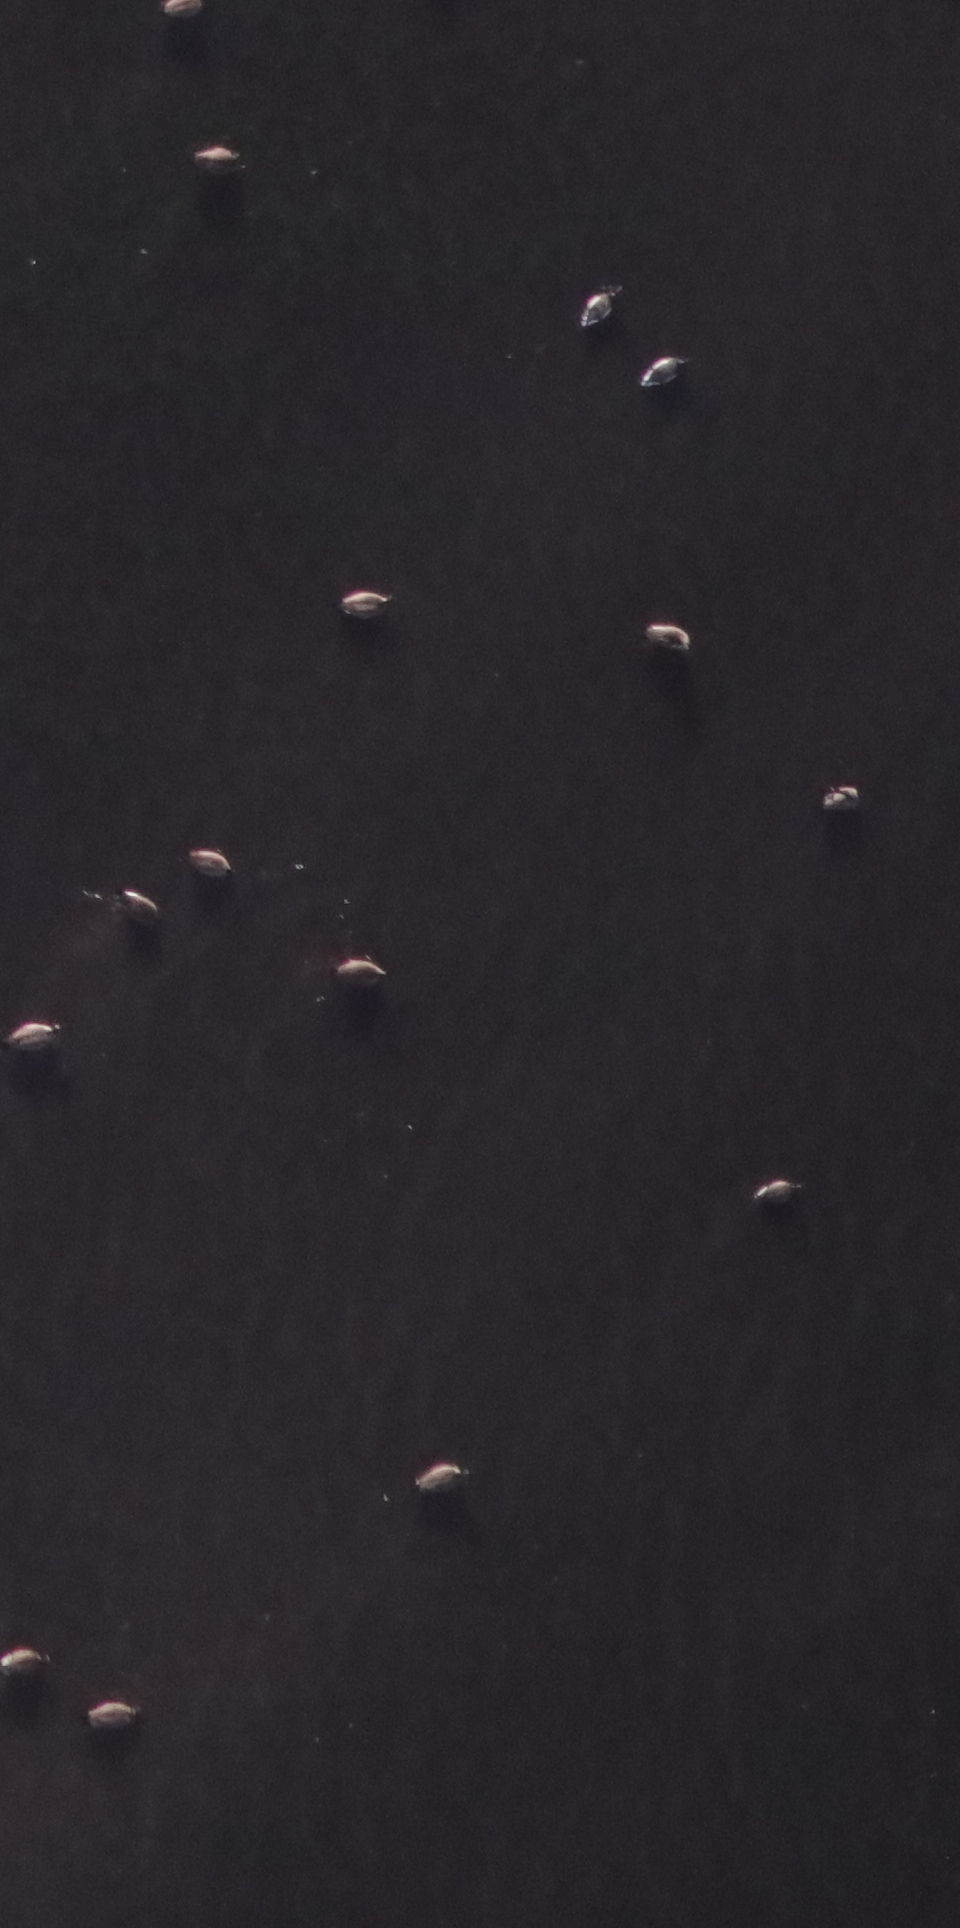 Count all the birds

15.